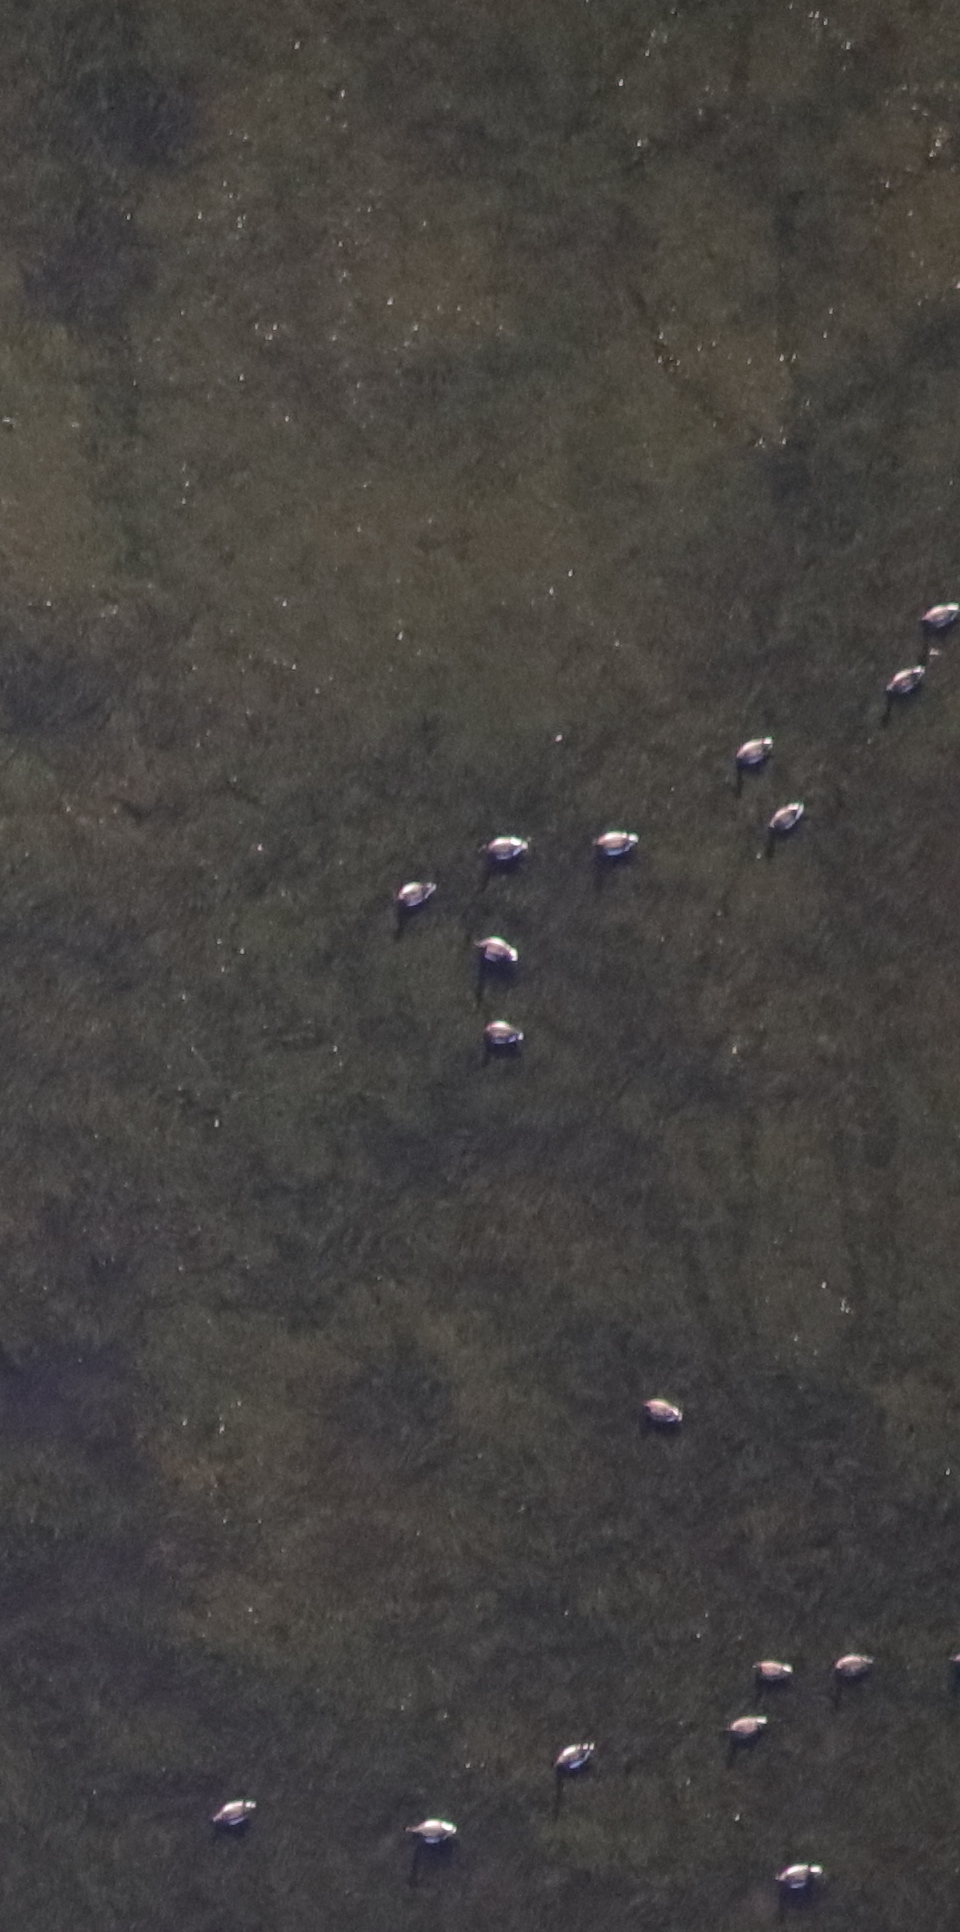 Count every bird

17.